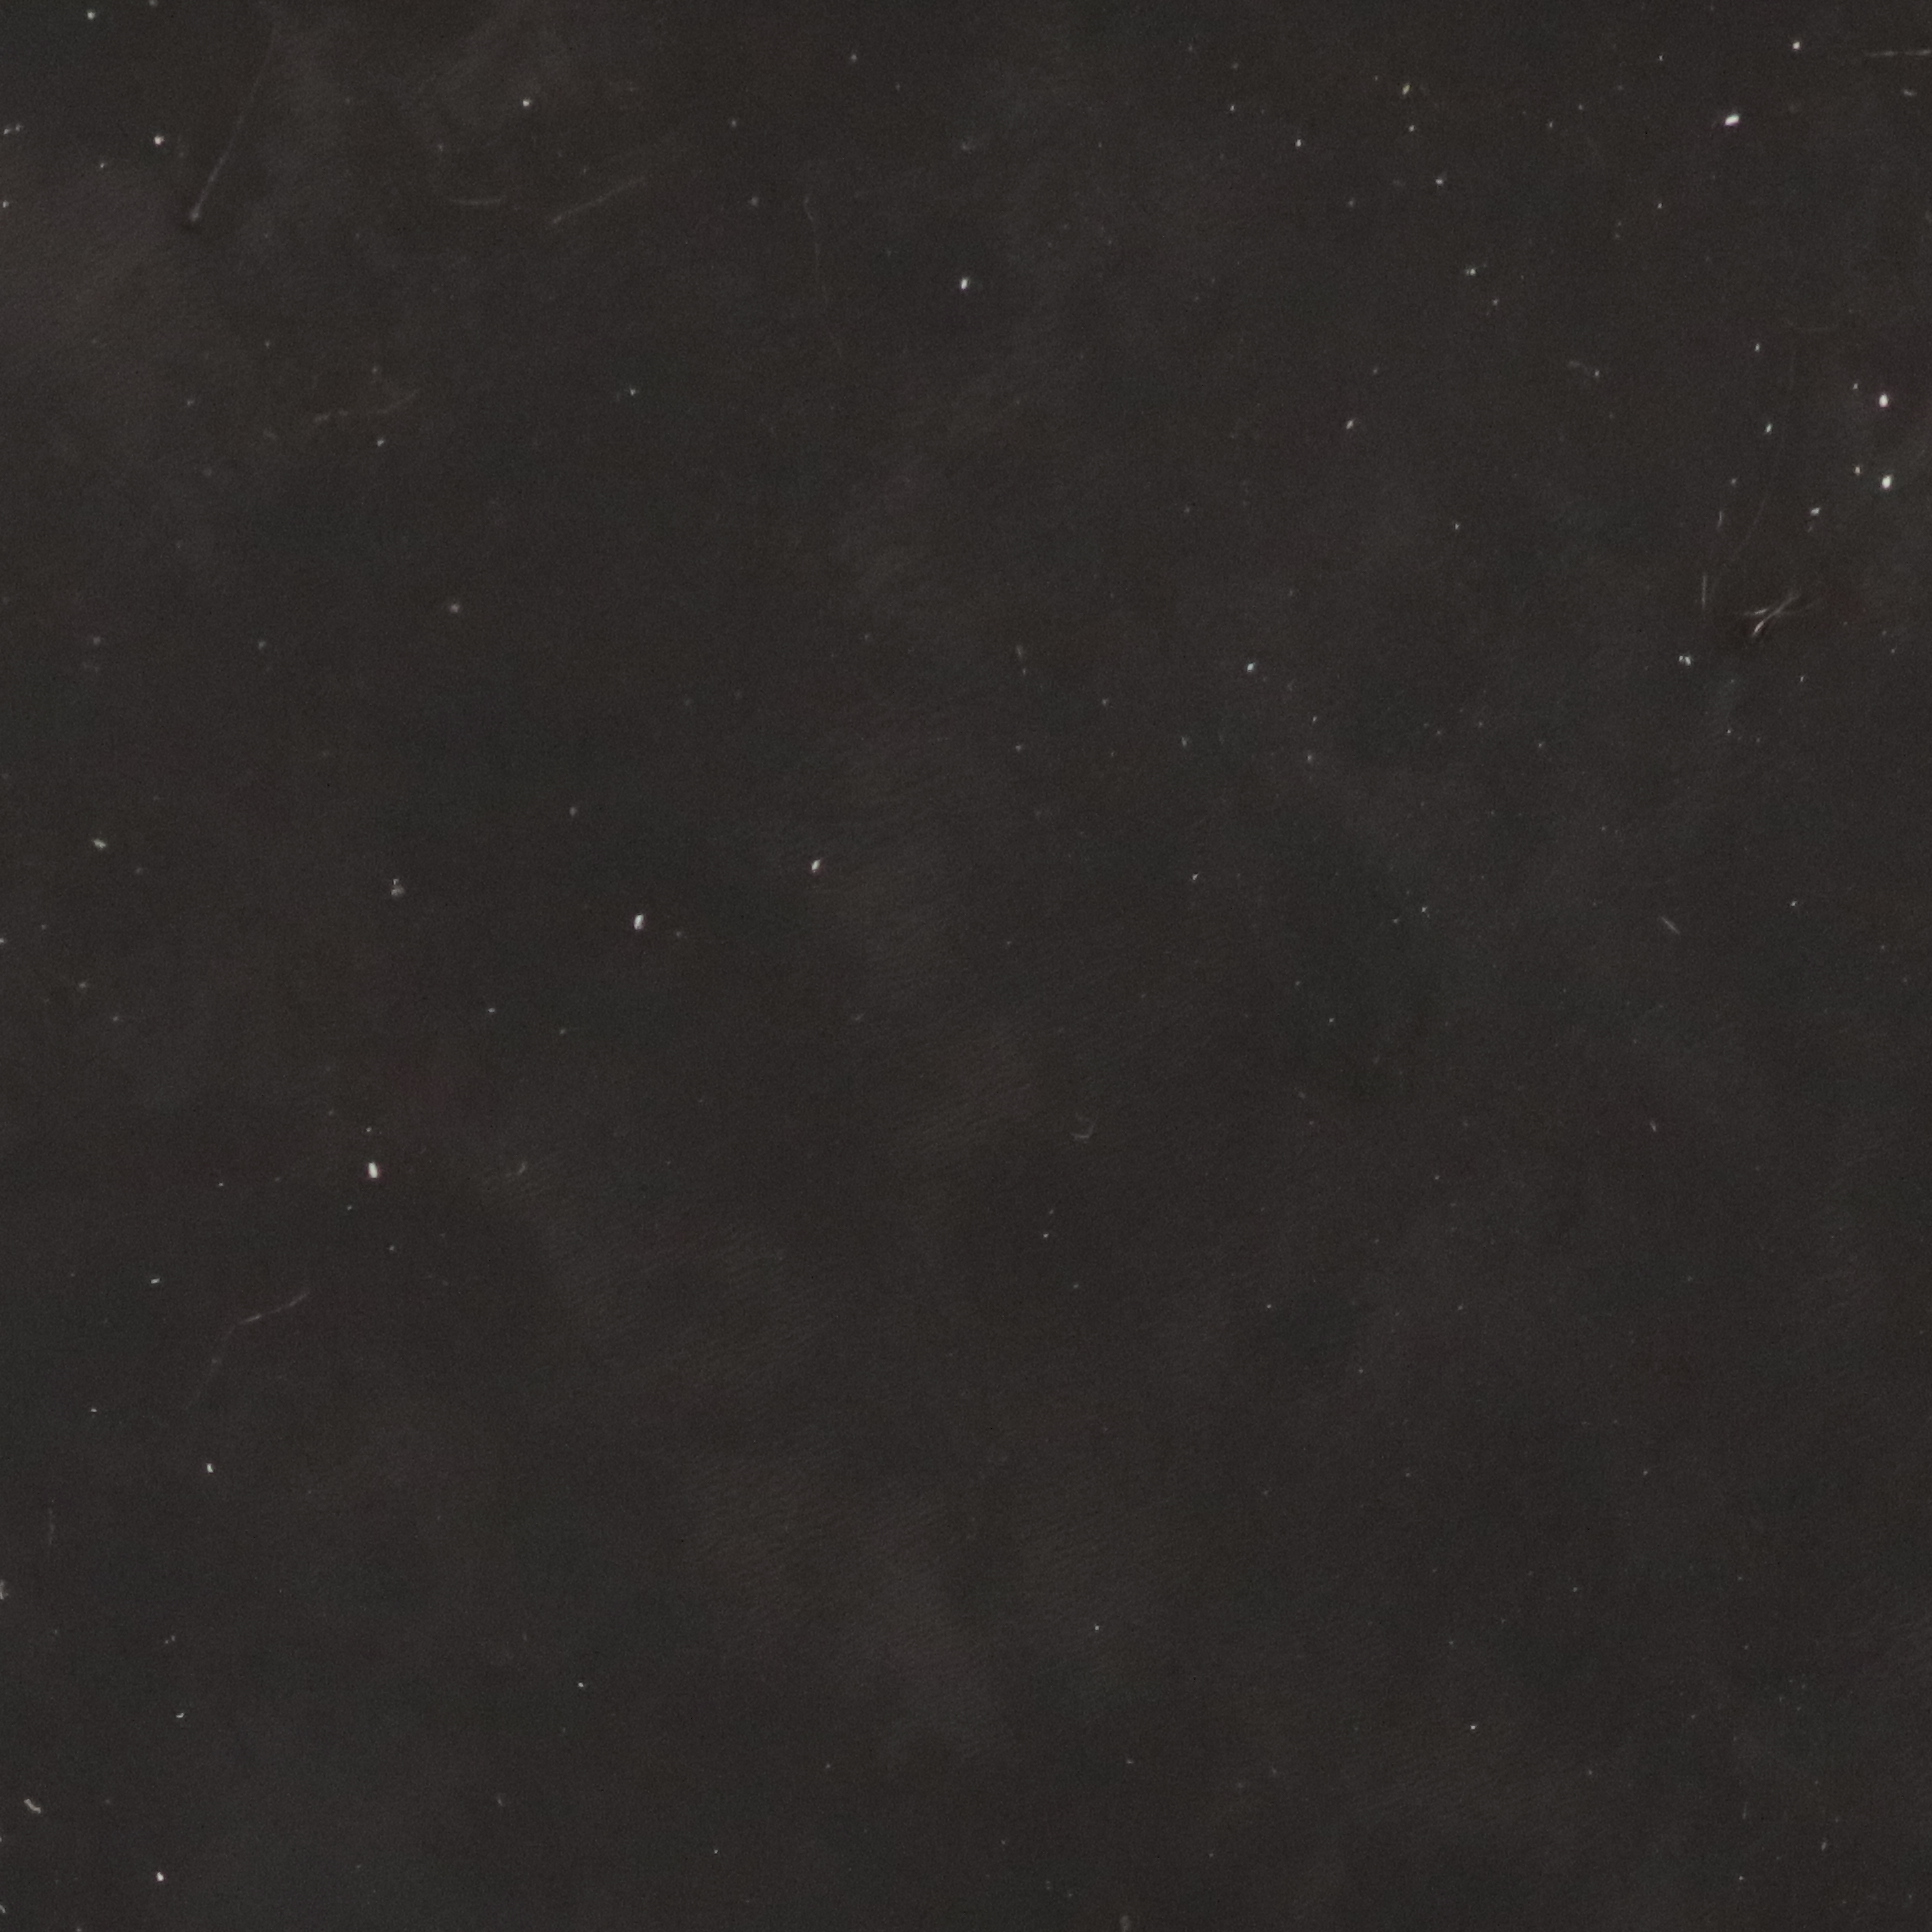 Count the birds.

0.